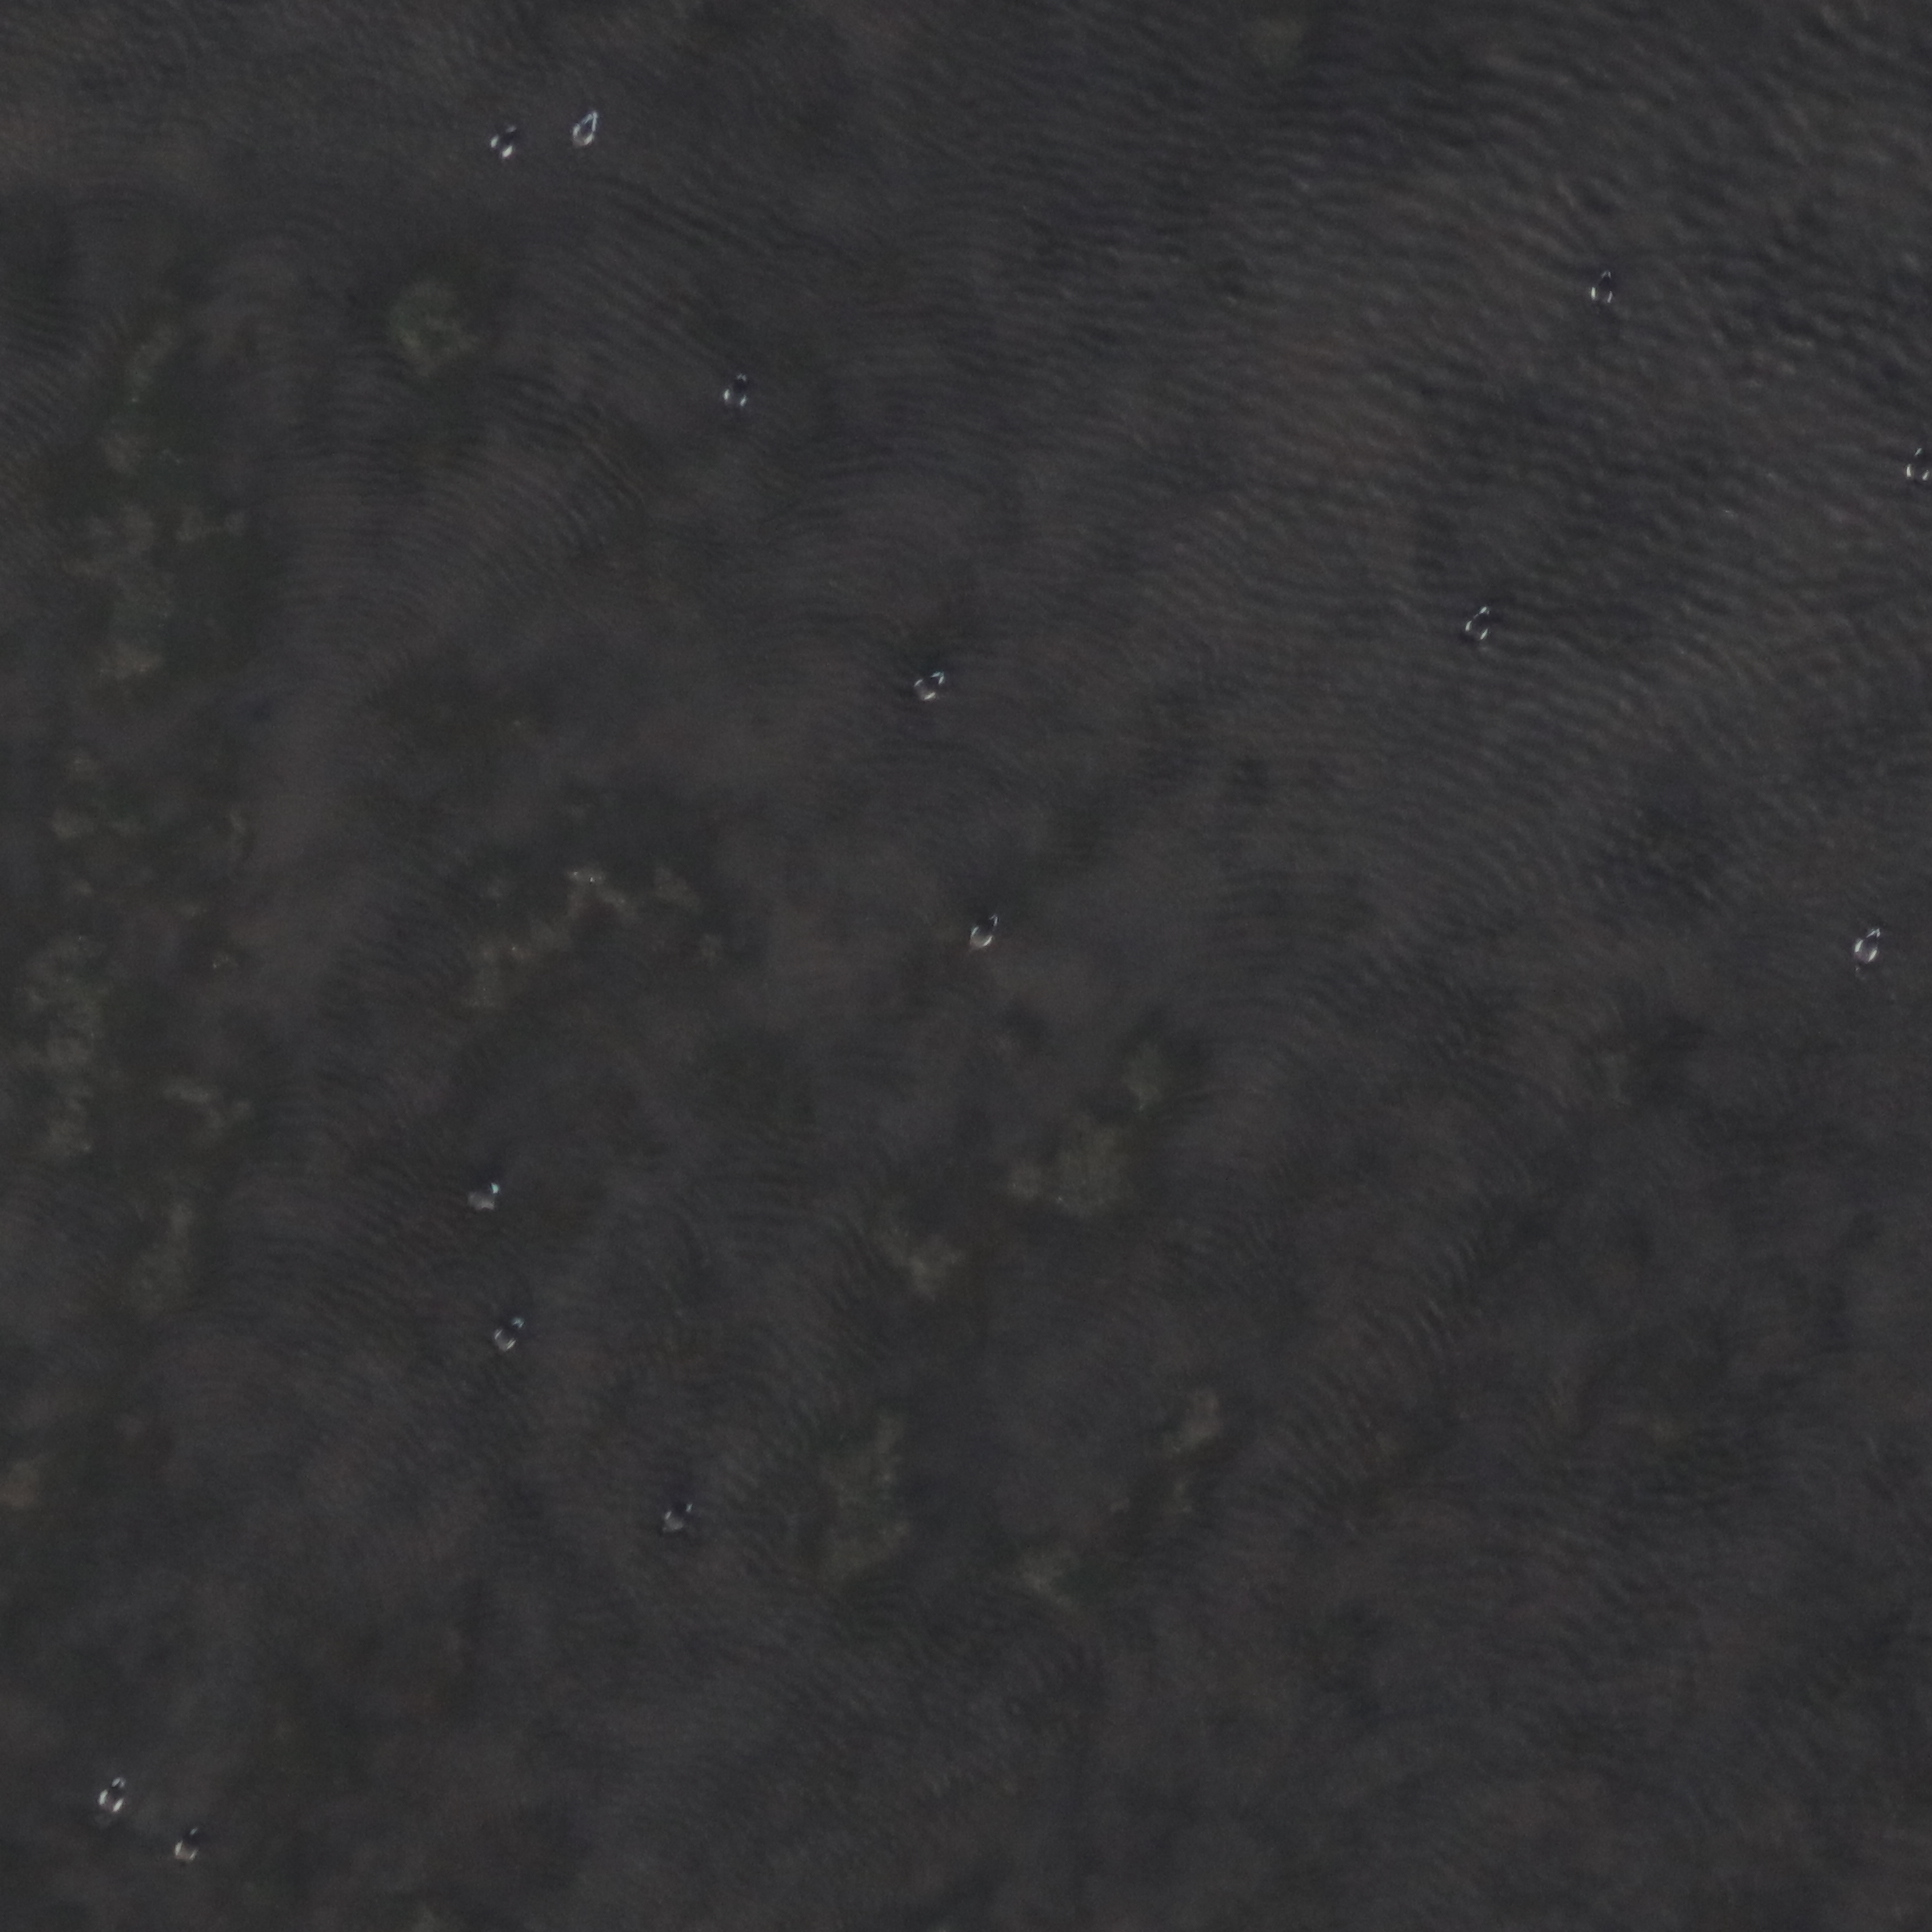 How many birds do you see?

14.